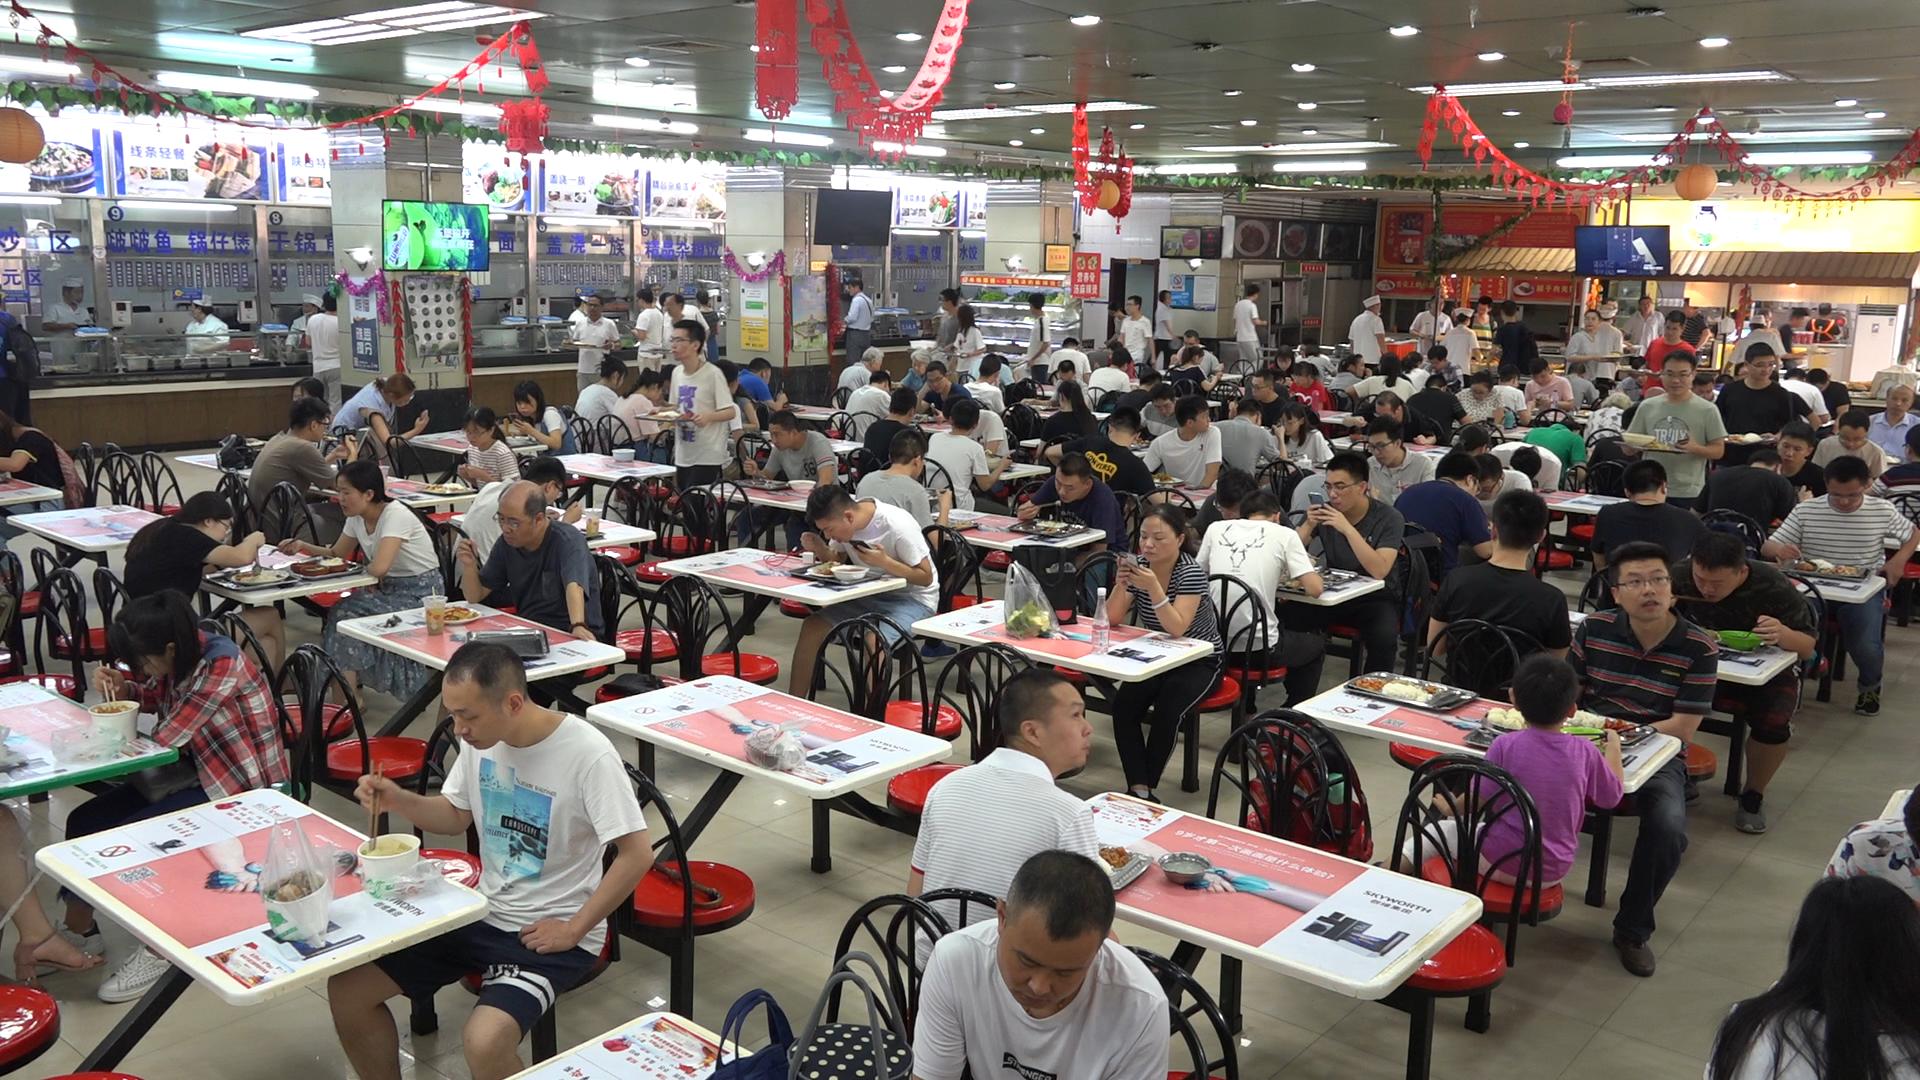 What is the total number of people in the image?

130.